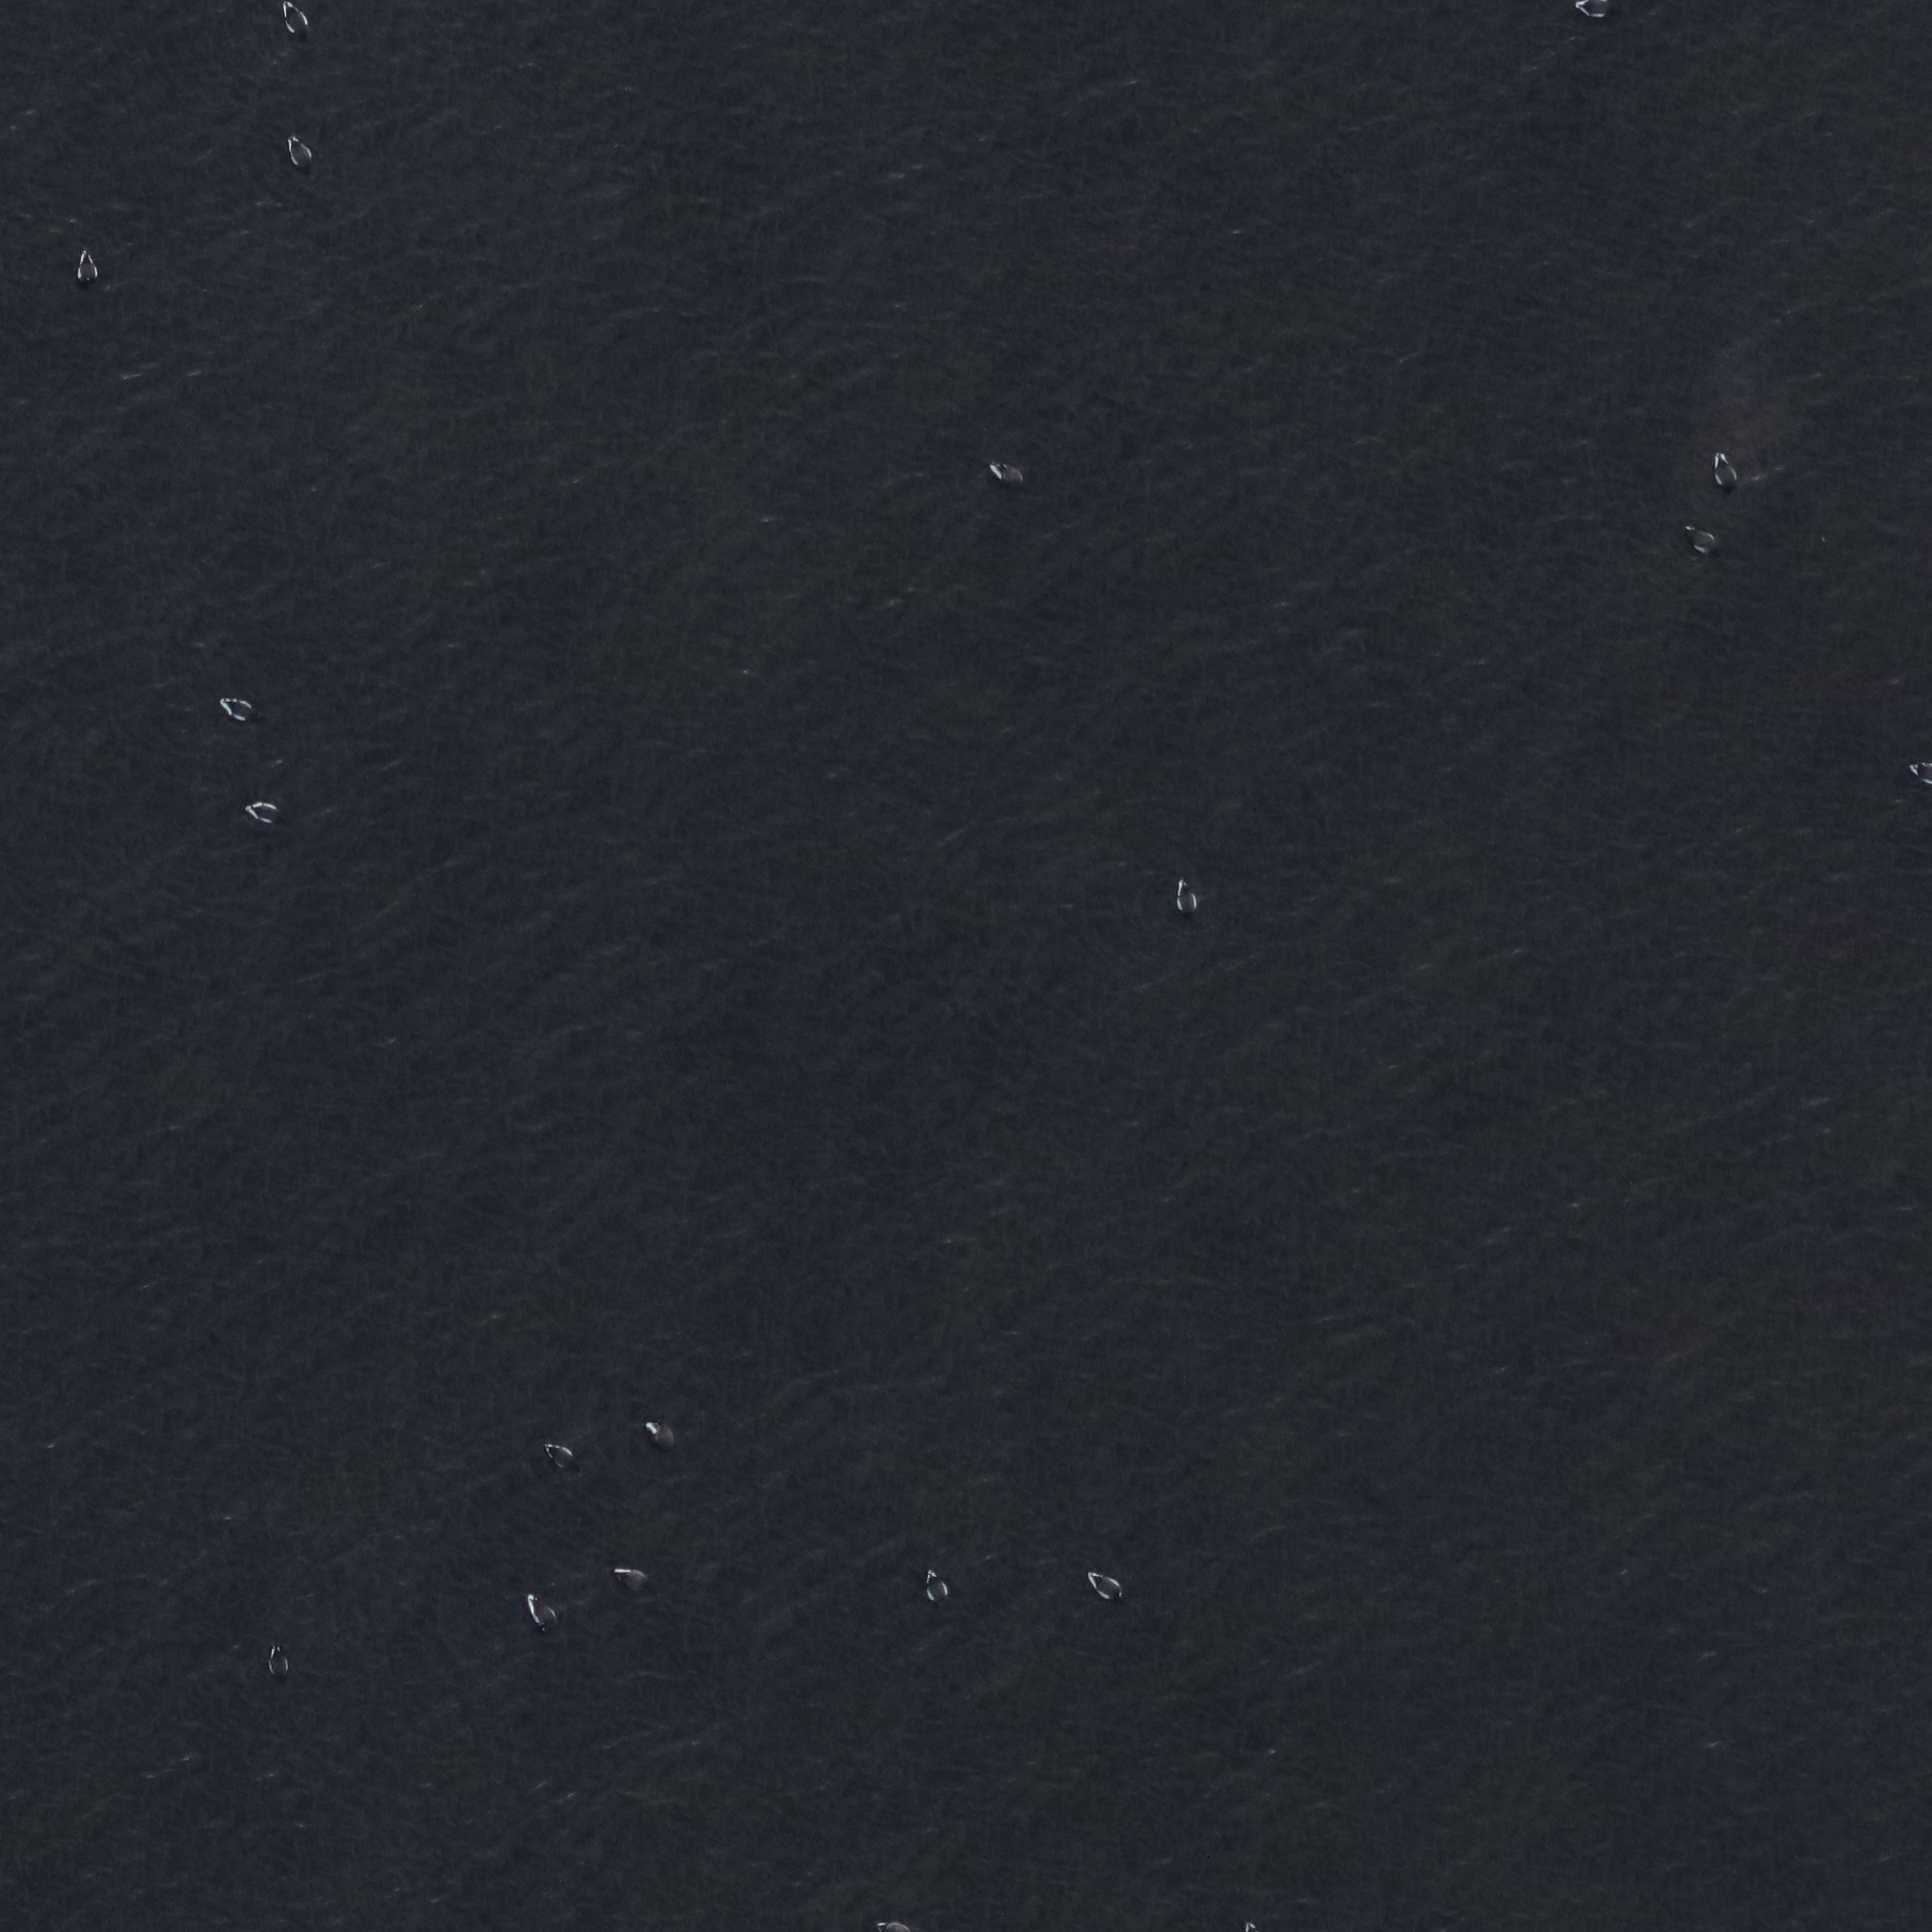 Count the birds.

18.